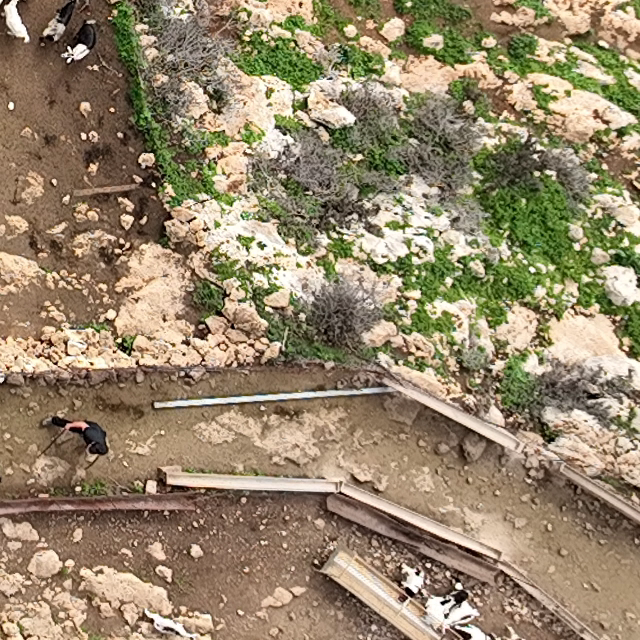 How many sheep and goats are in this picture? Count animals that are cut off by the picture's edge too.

11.